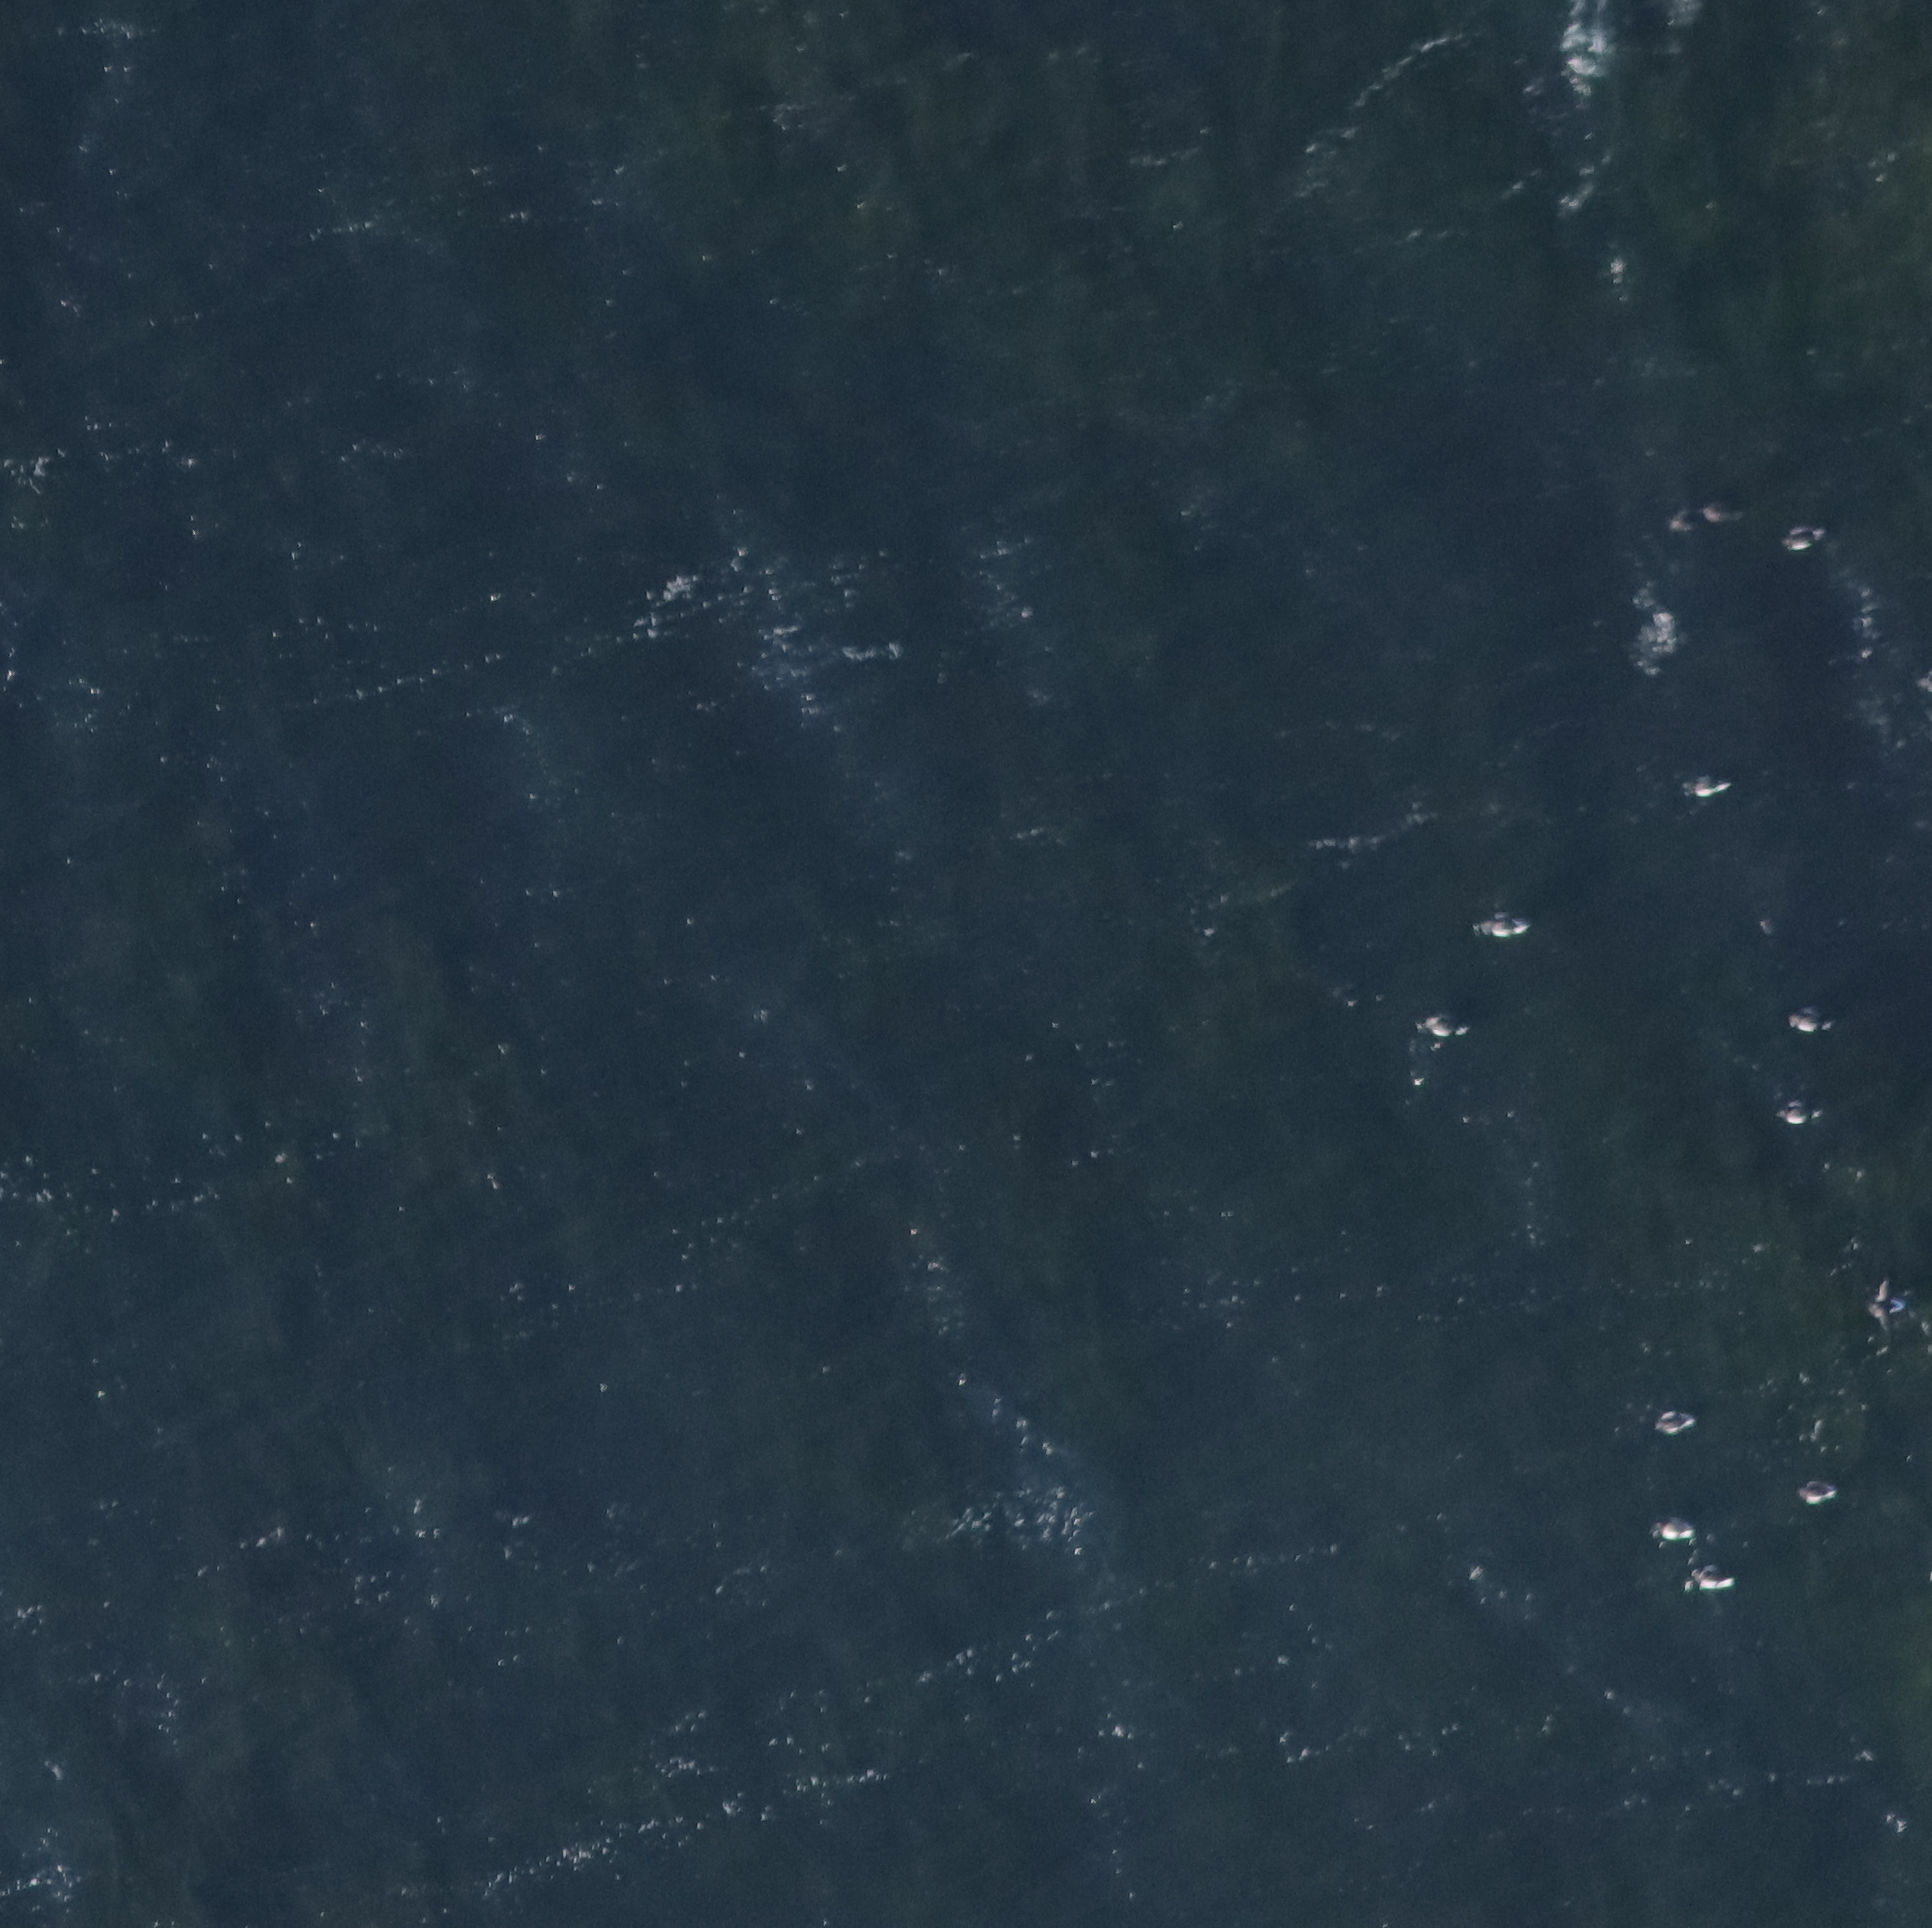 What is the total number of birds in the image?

13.